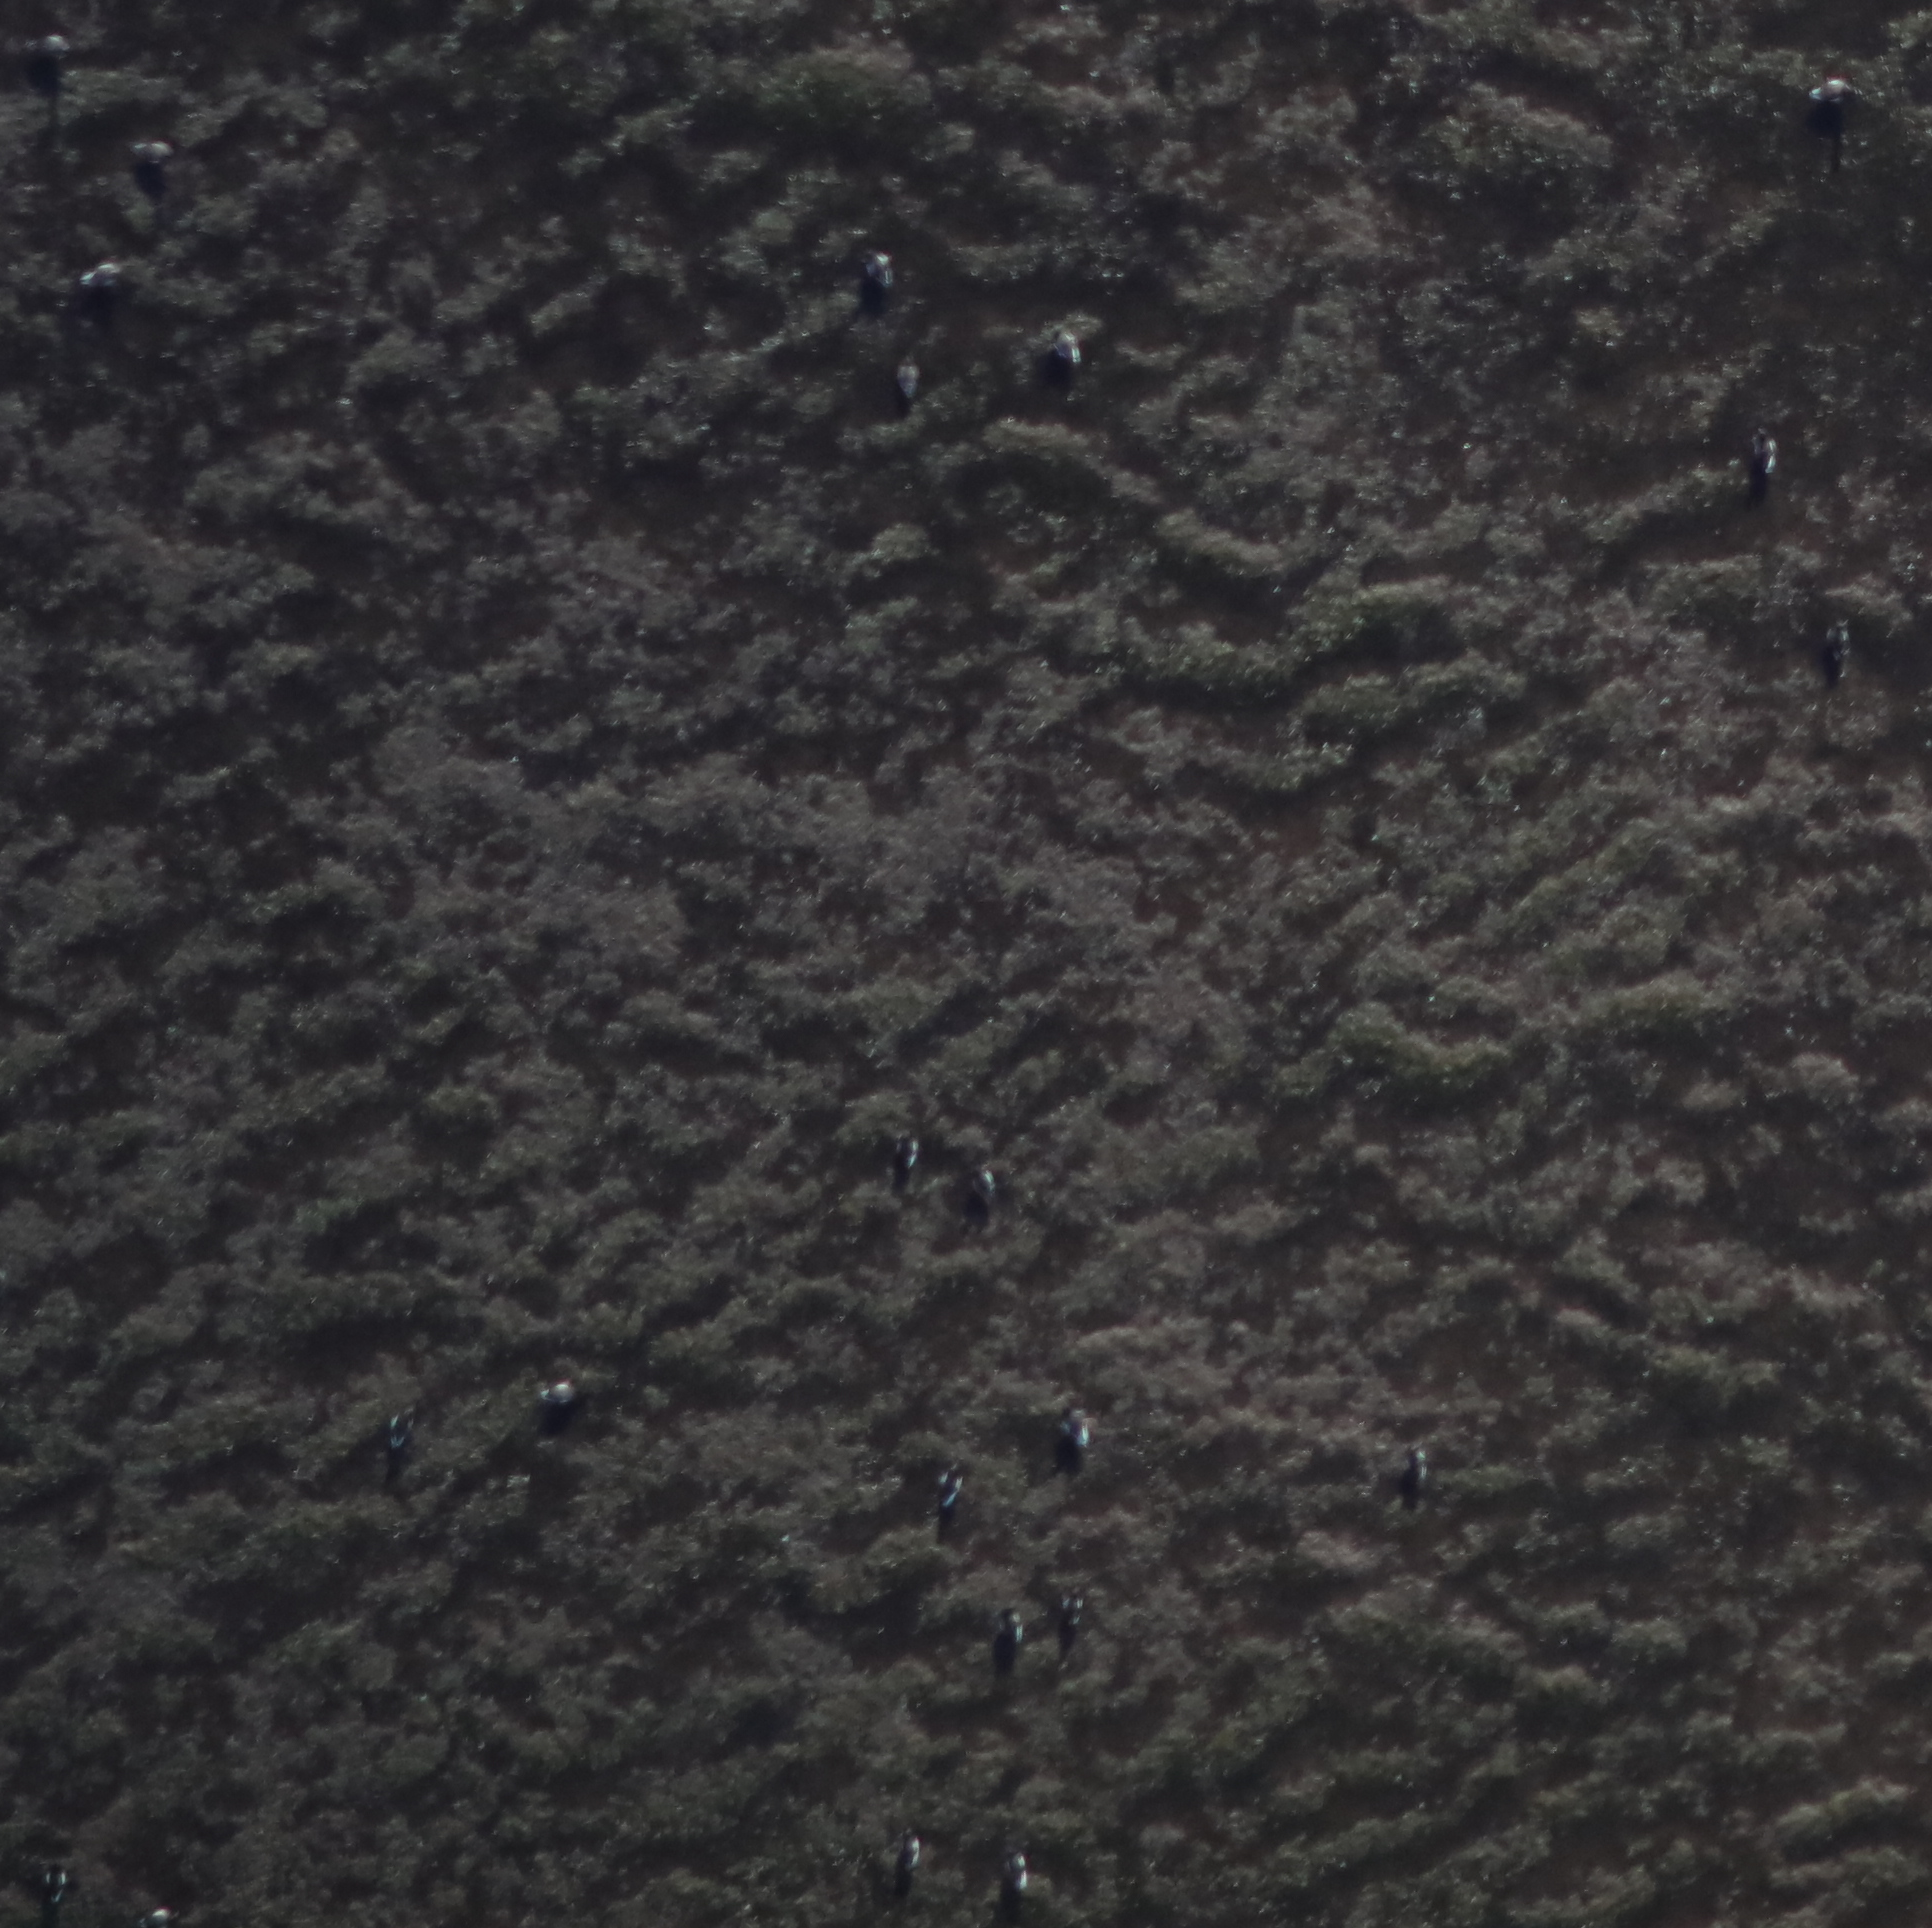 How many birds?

22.